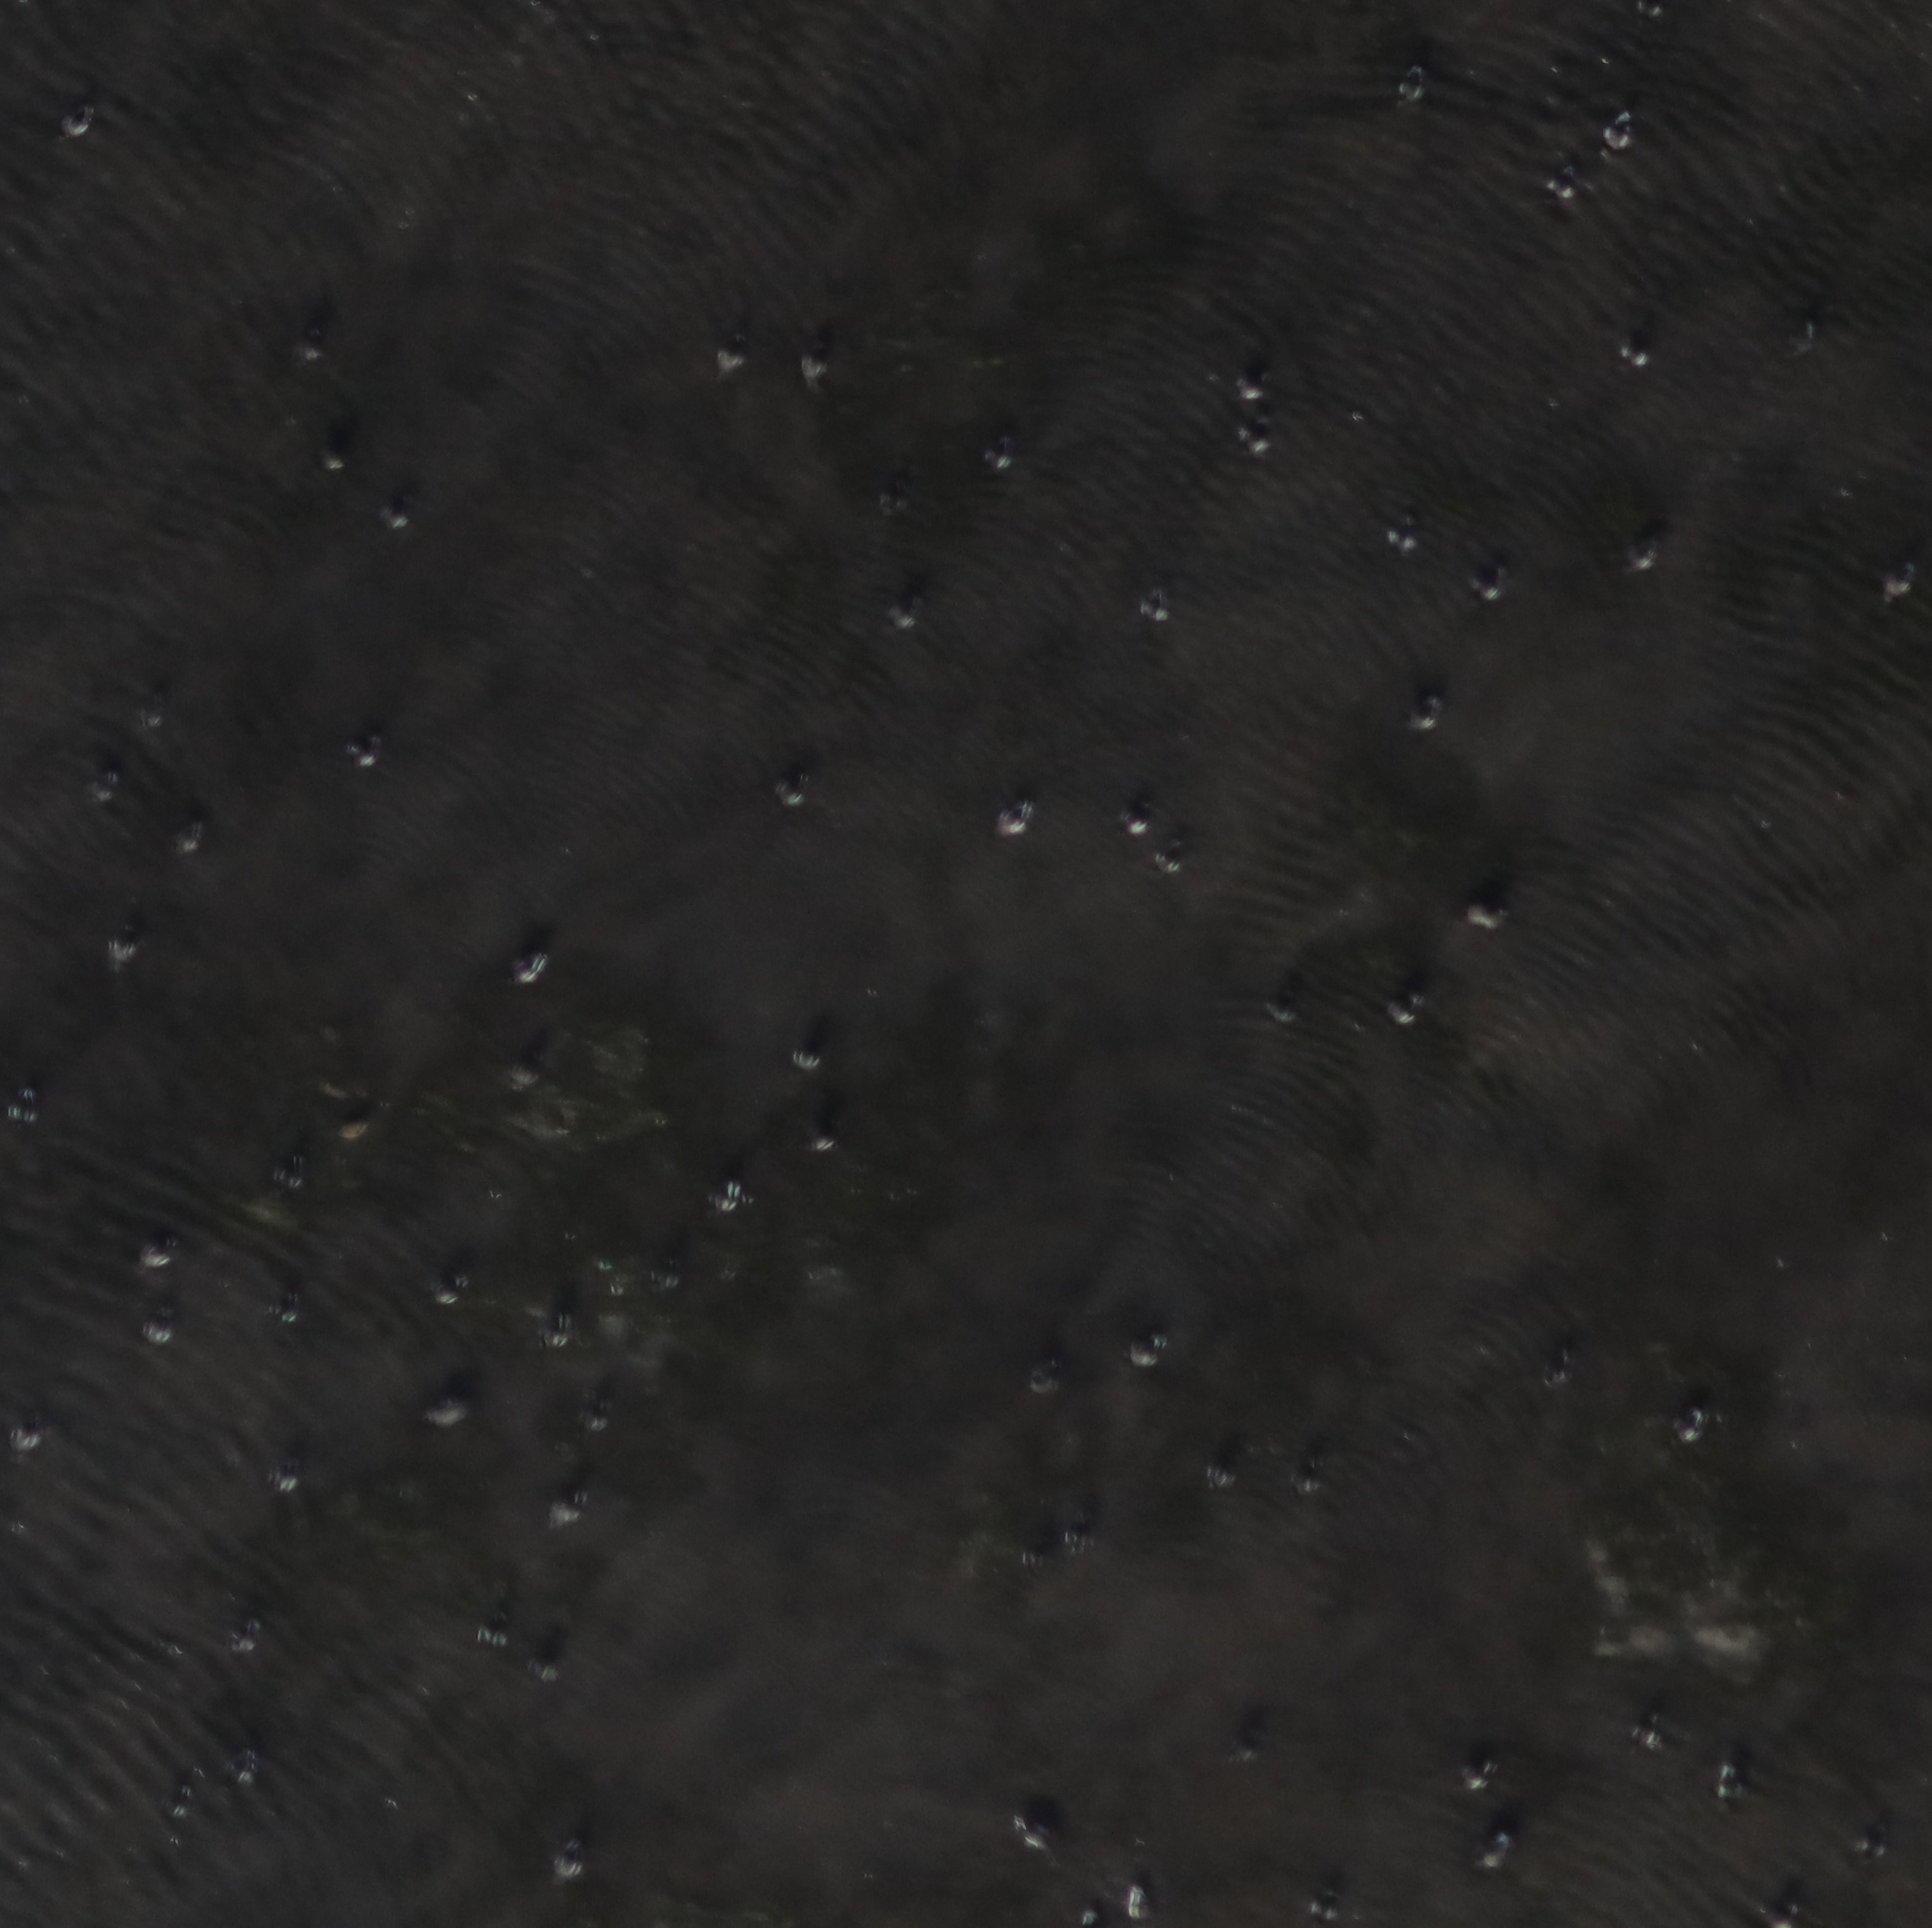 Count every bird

74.